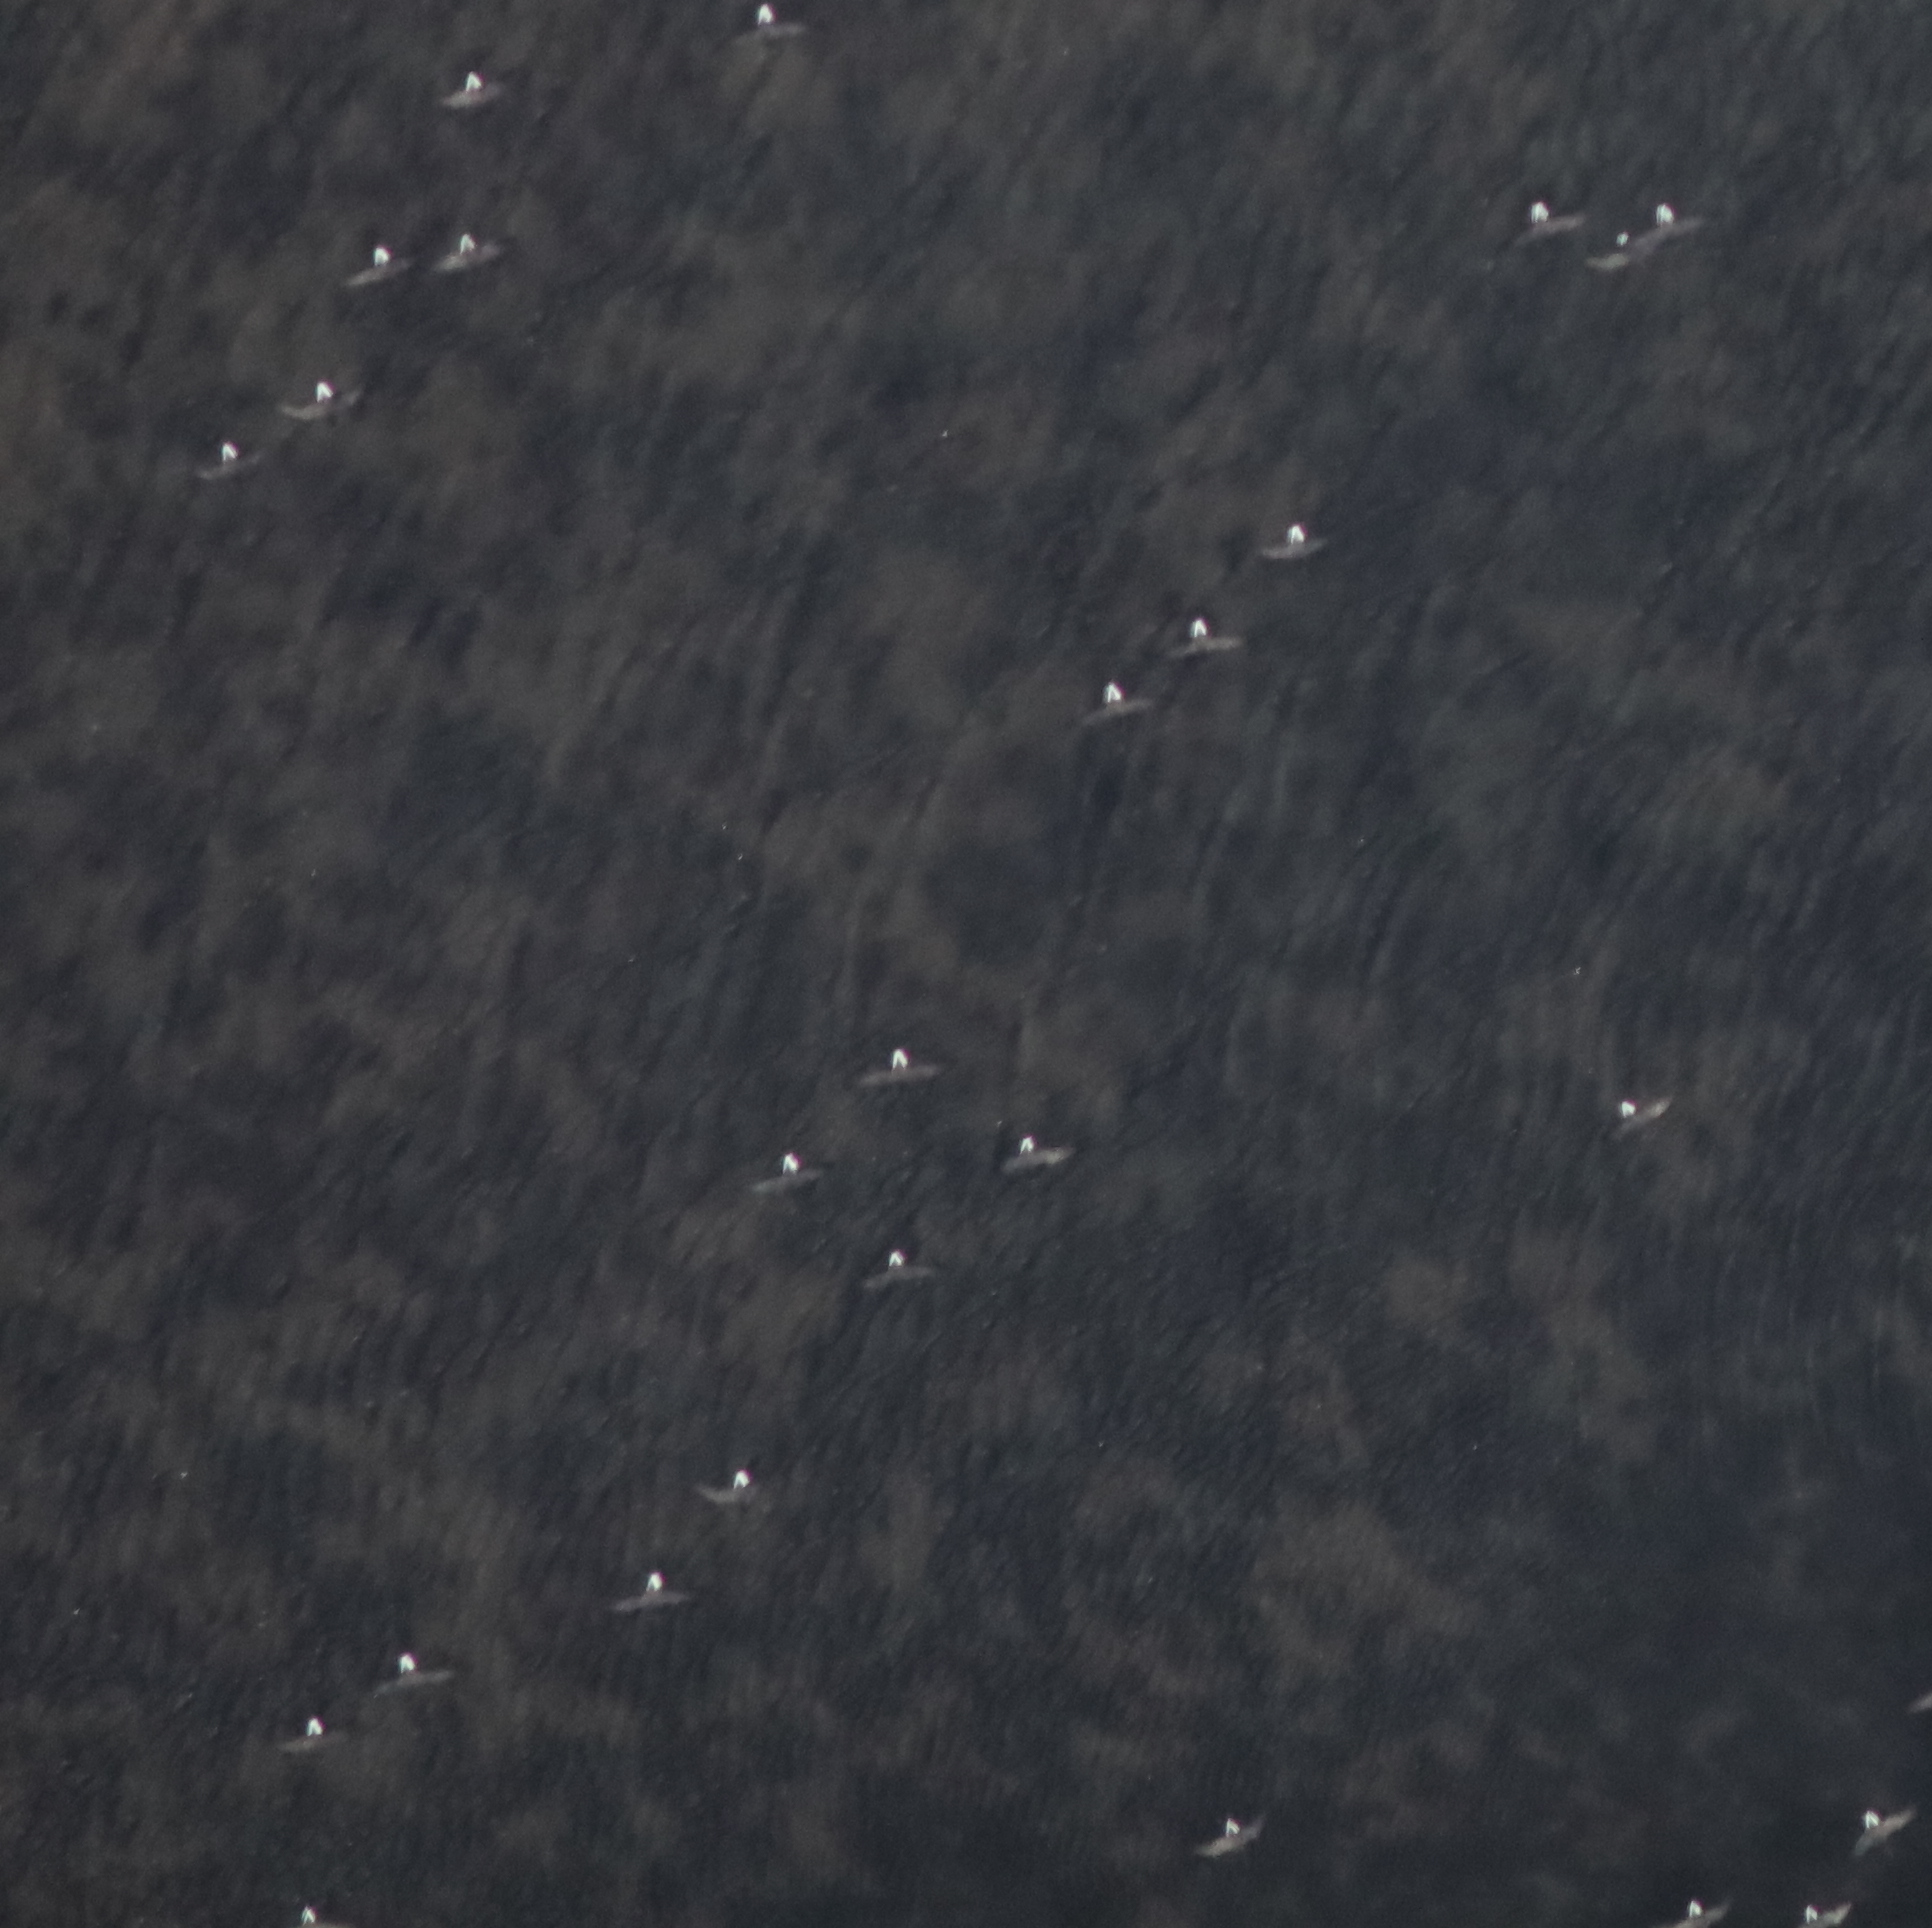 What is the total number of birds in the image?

25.